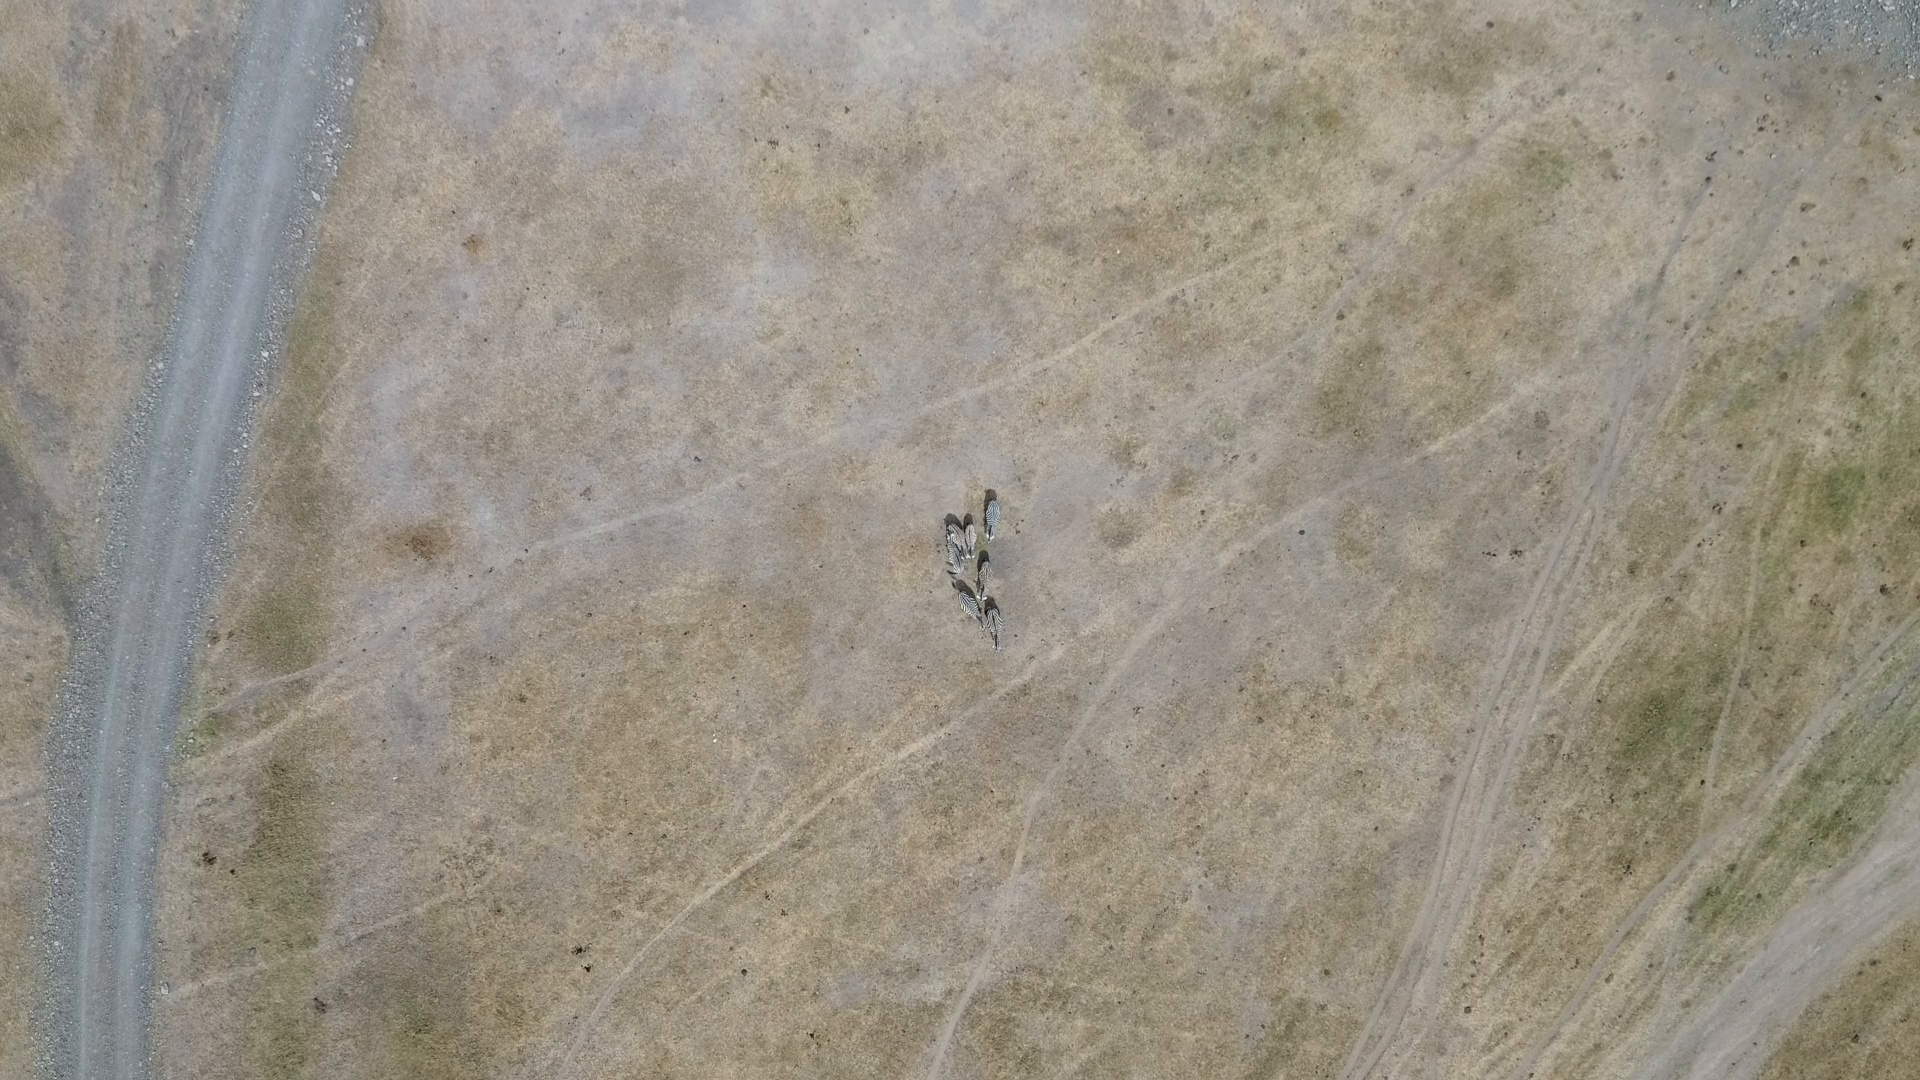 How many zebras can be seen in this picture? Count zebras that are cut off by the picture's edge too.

7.